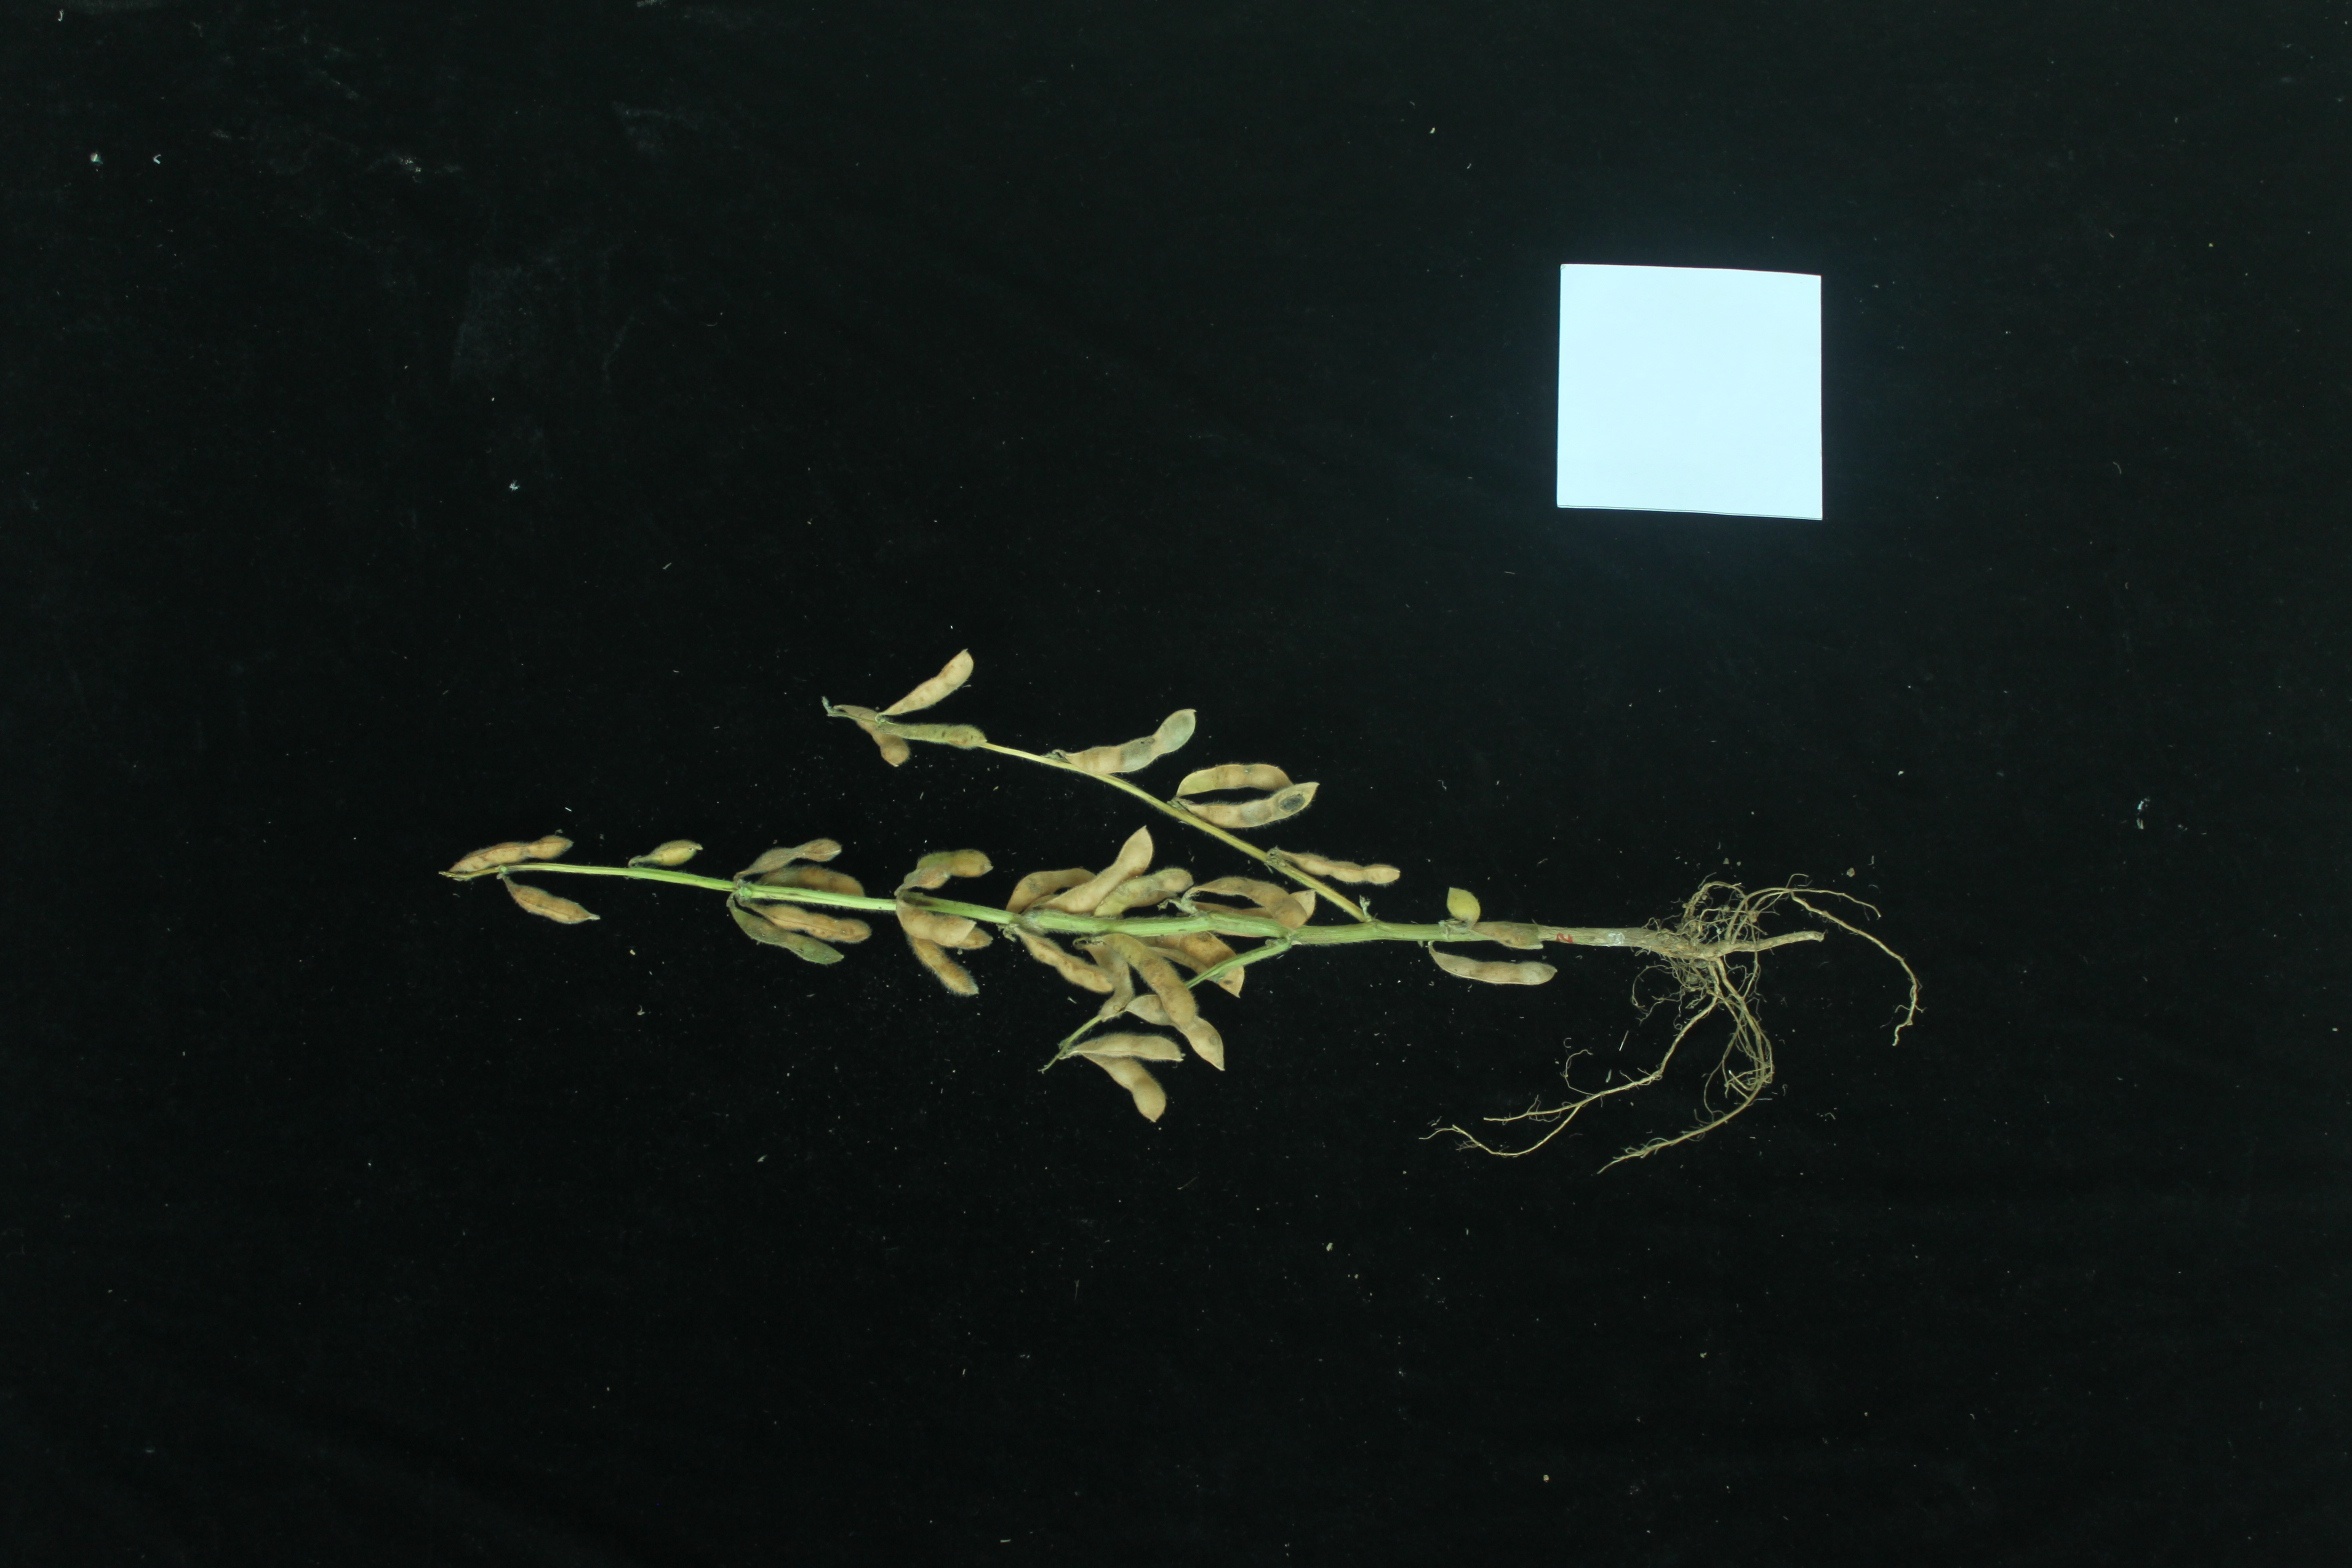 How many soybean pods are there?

28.